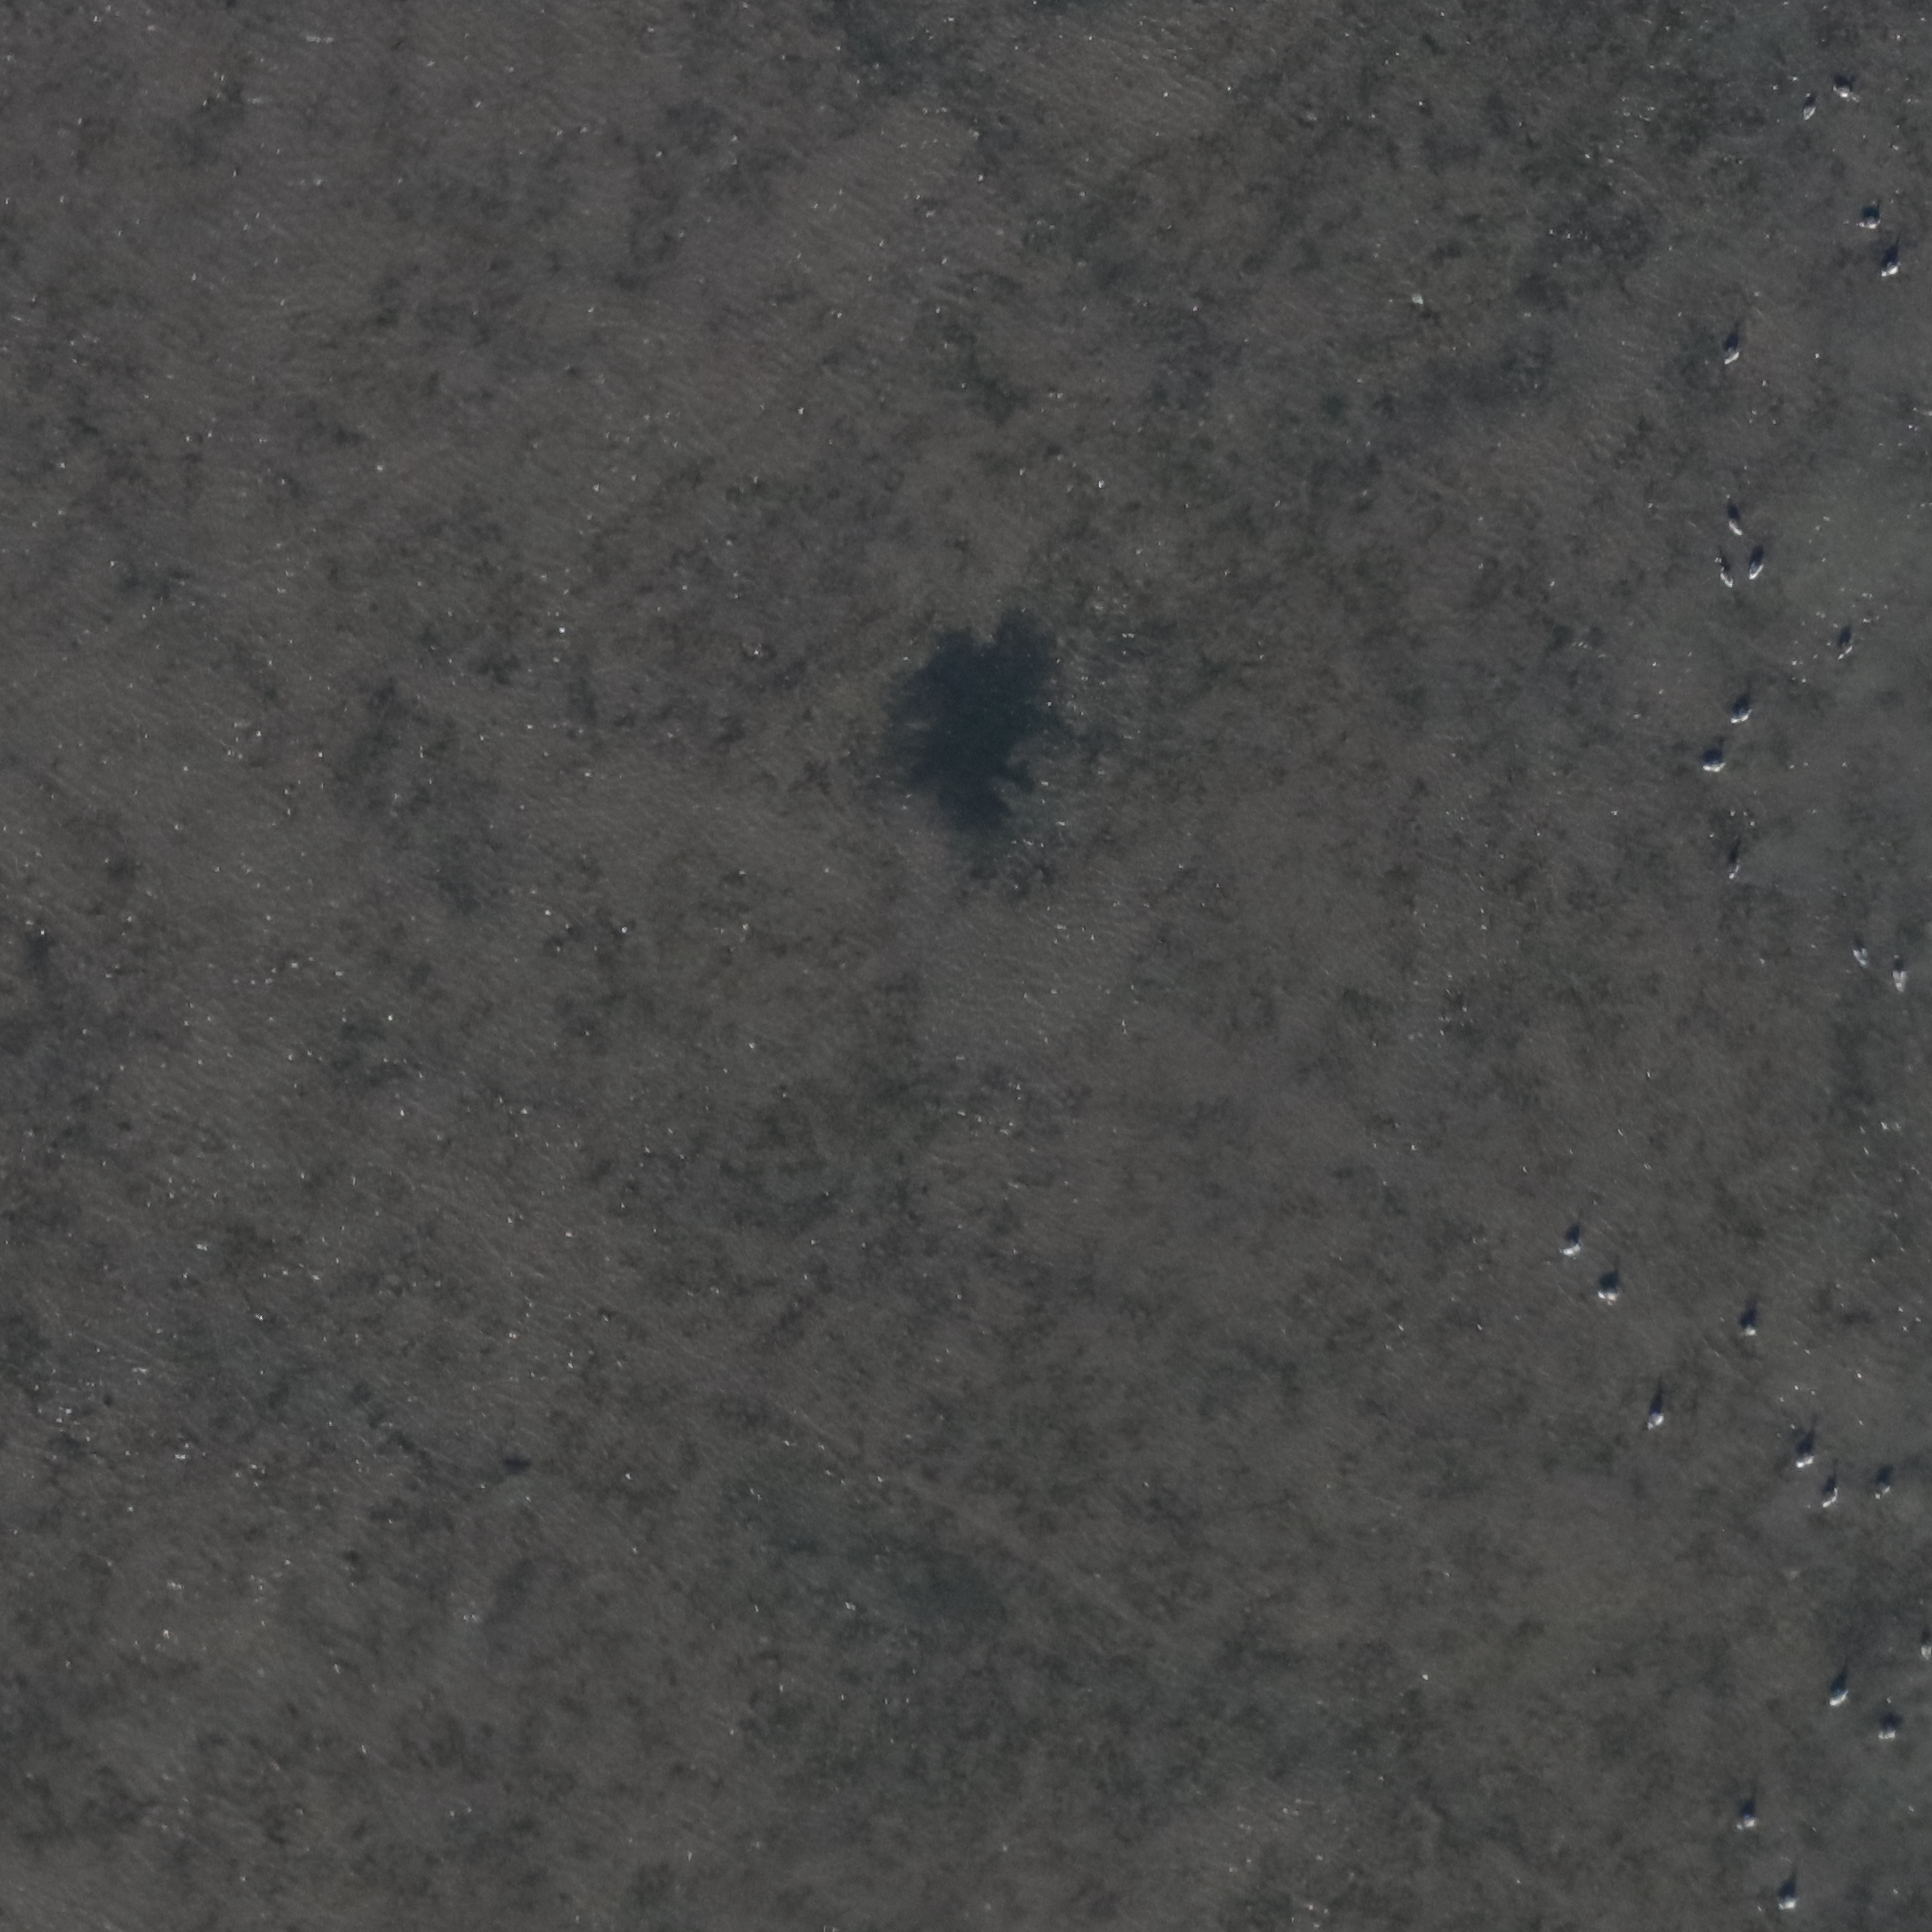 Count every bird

25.